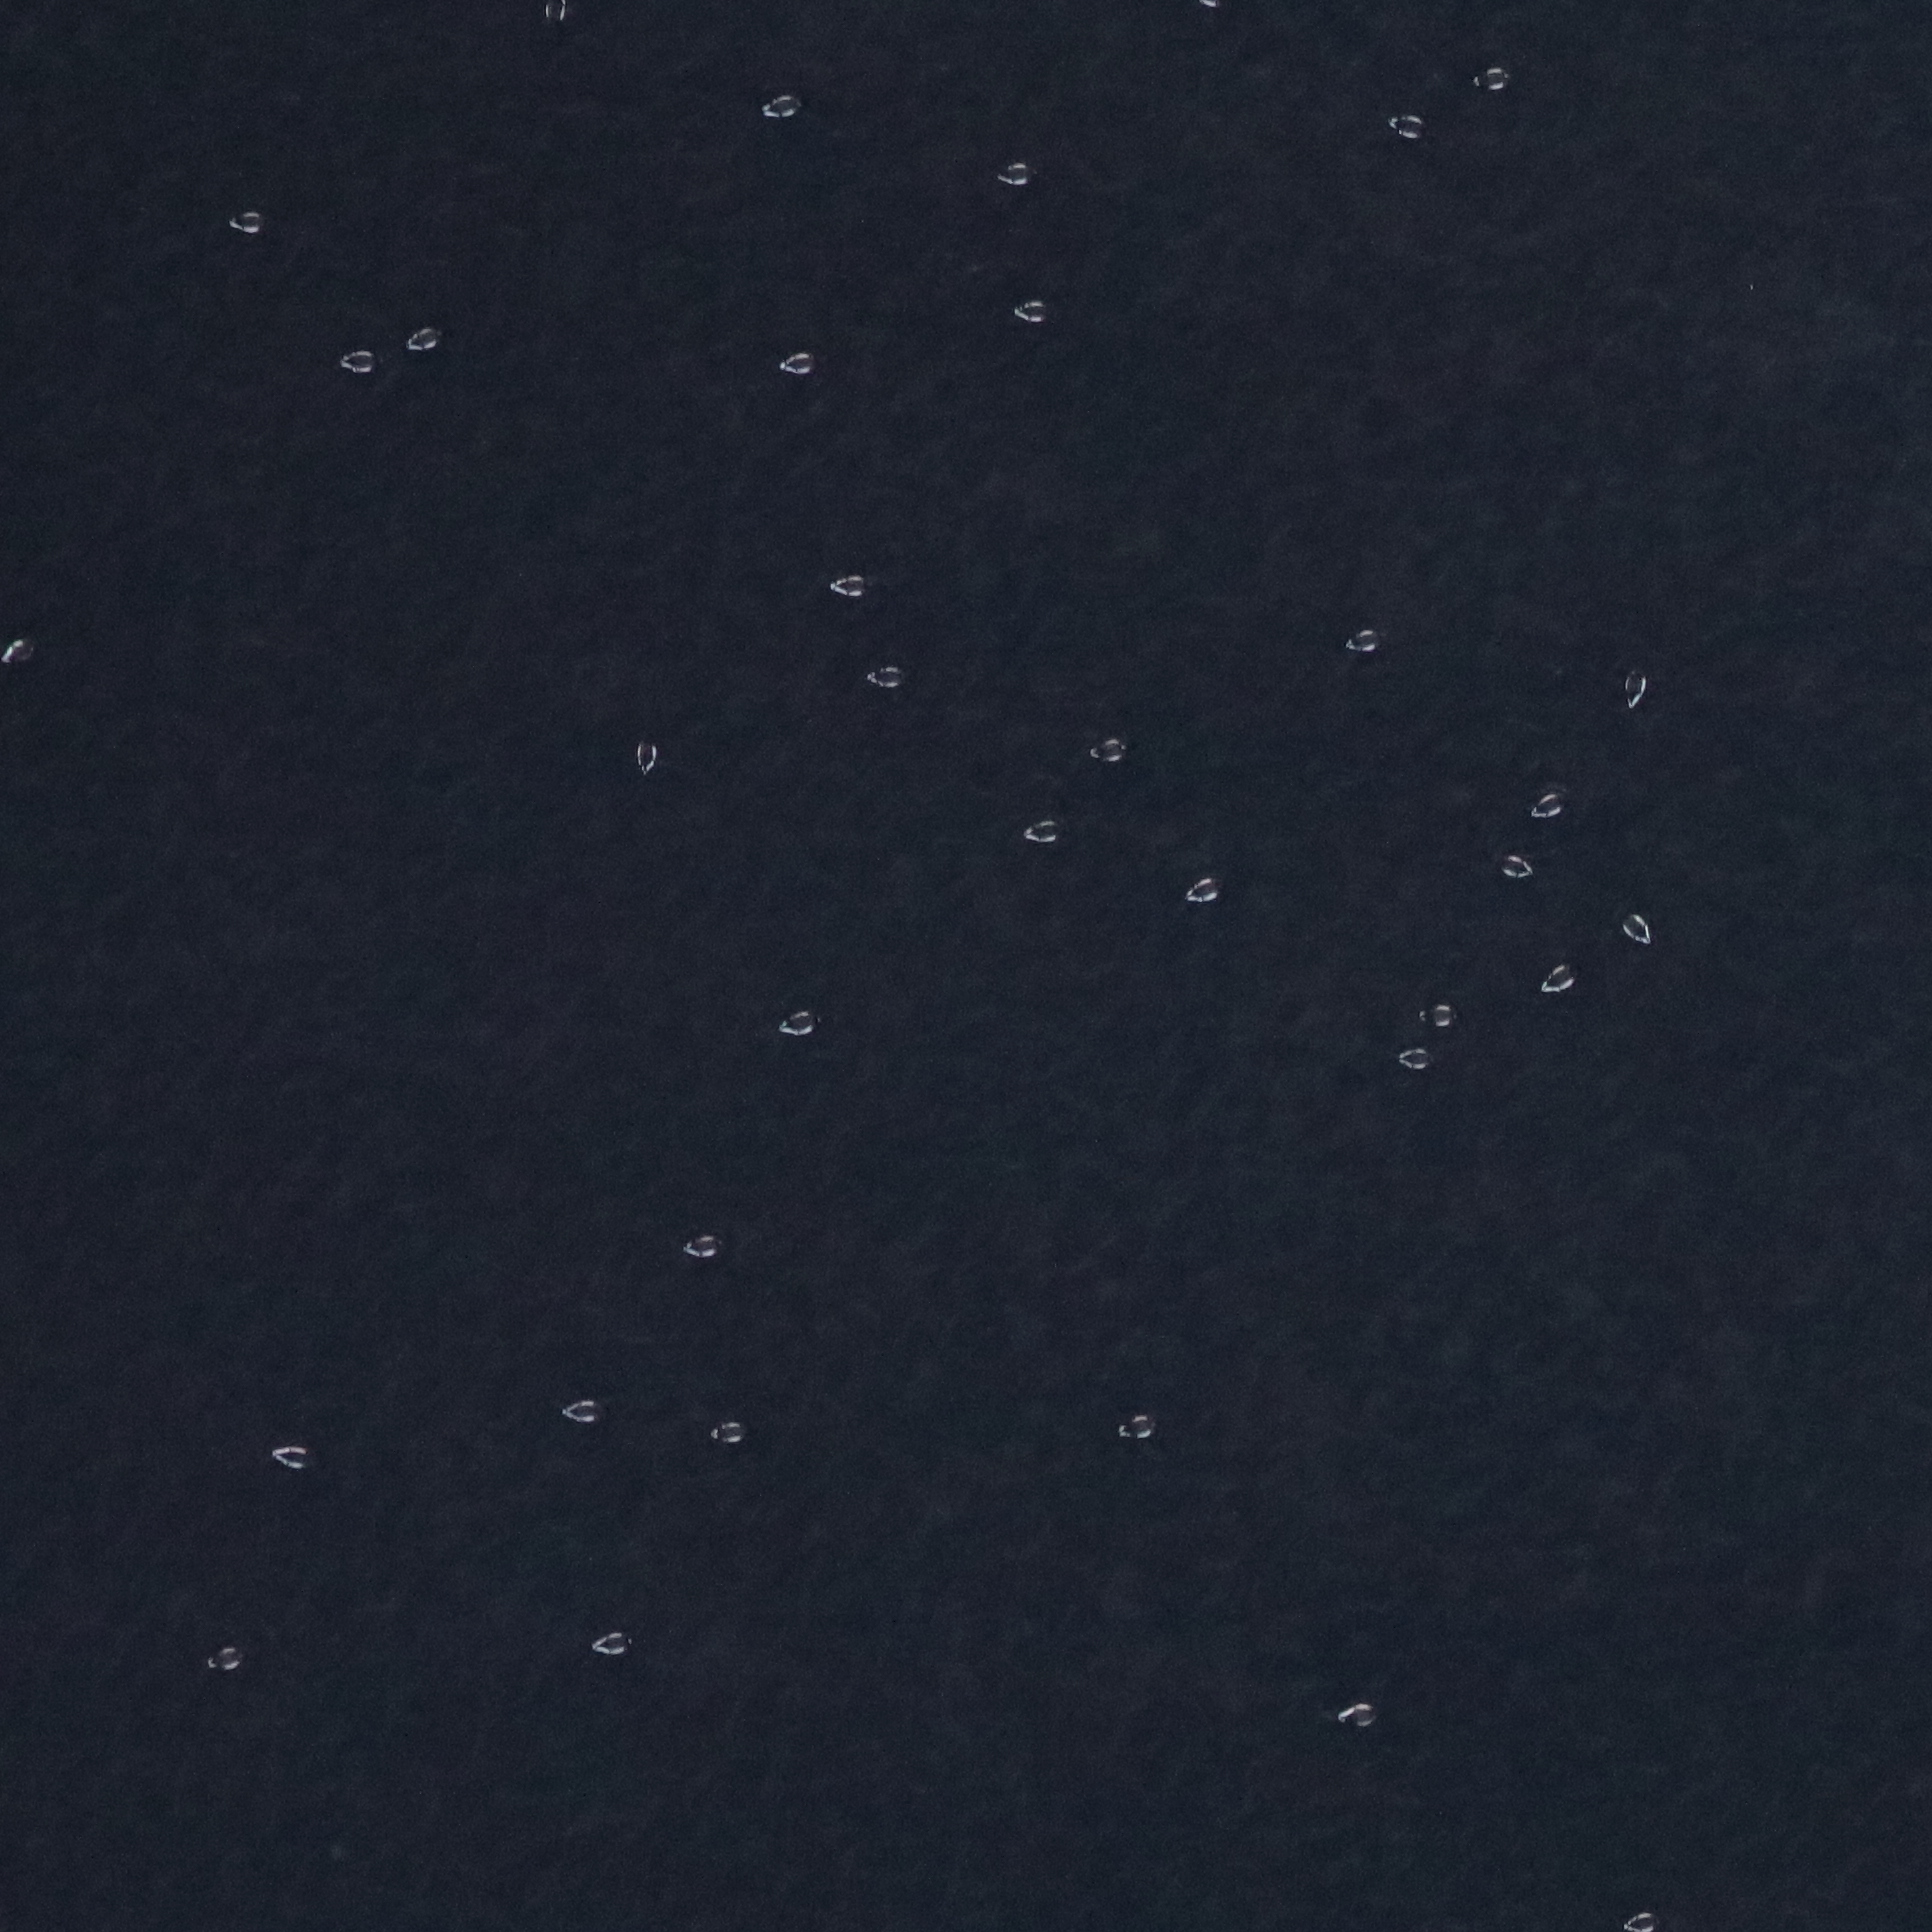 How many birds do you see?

35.